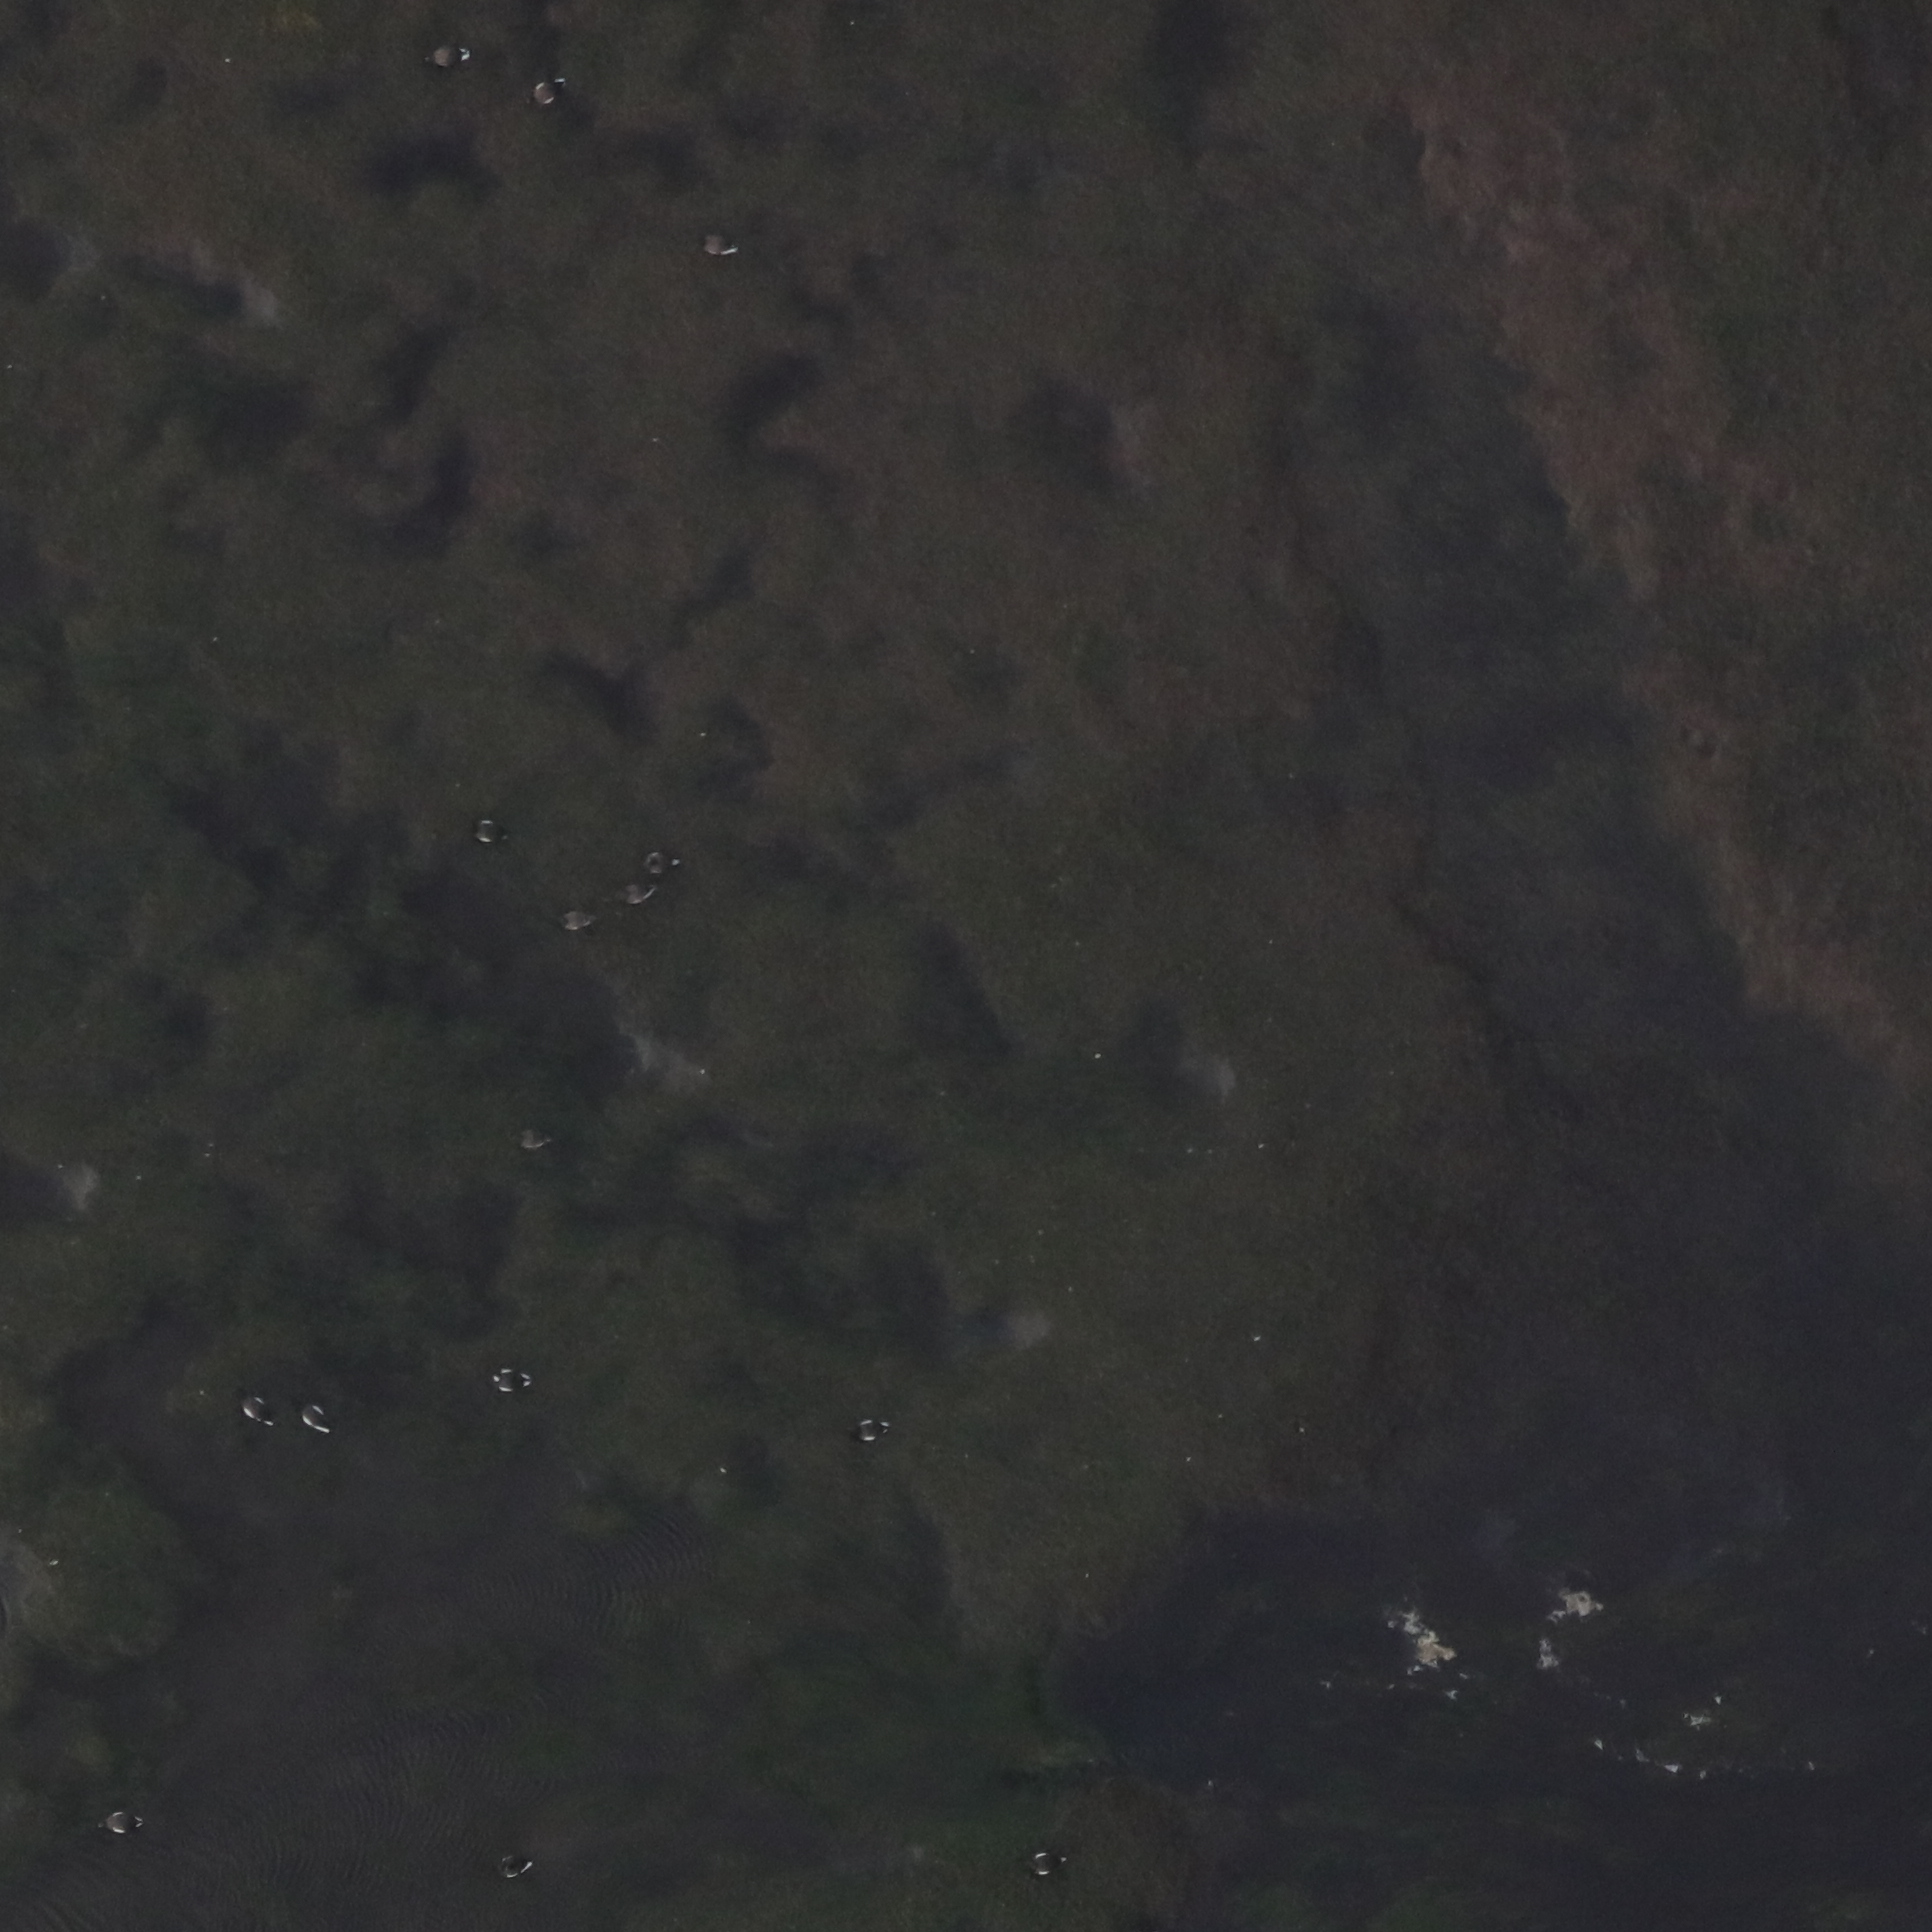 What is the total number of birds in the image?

15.